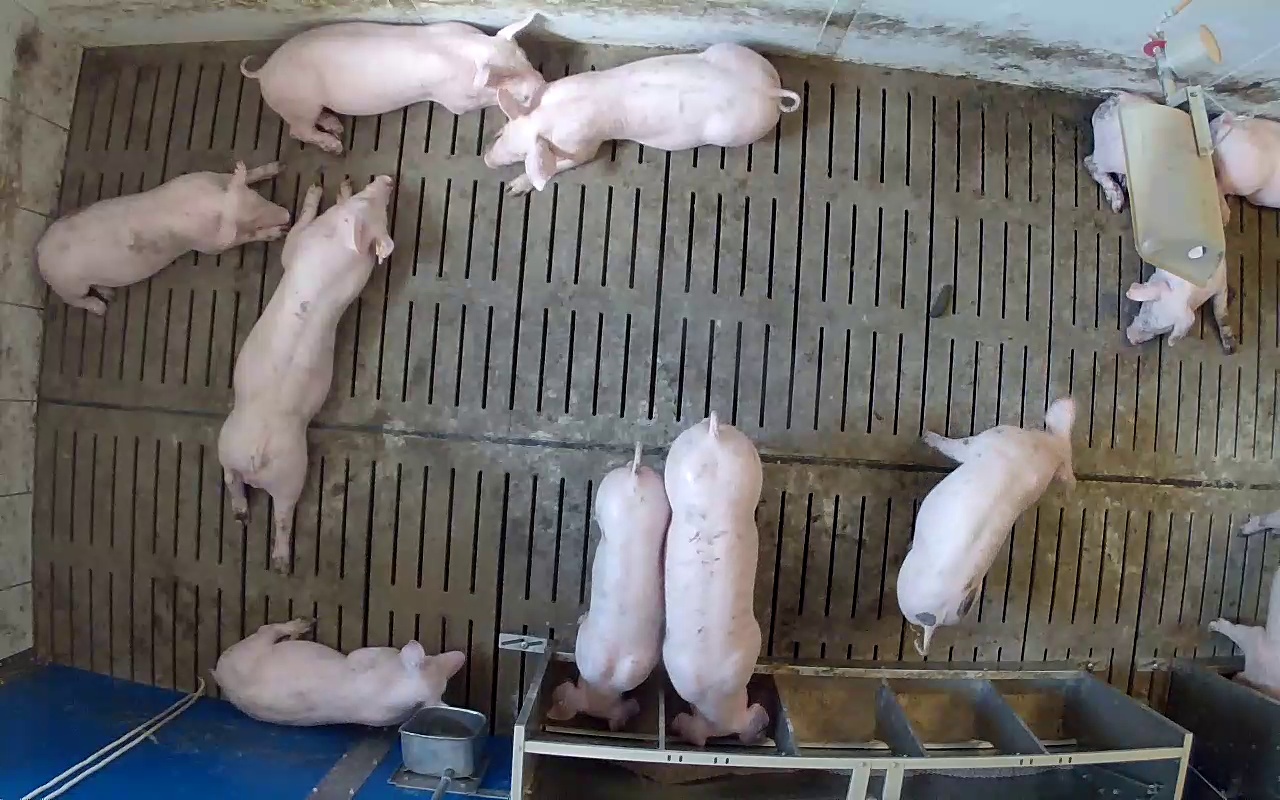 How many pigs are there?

11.